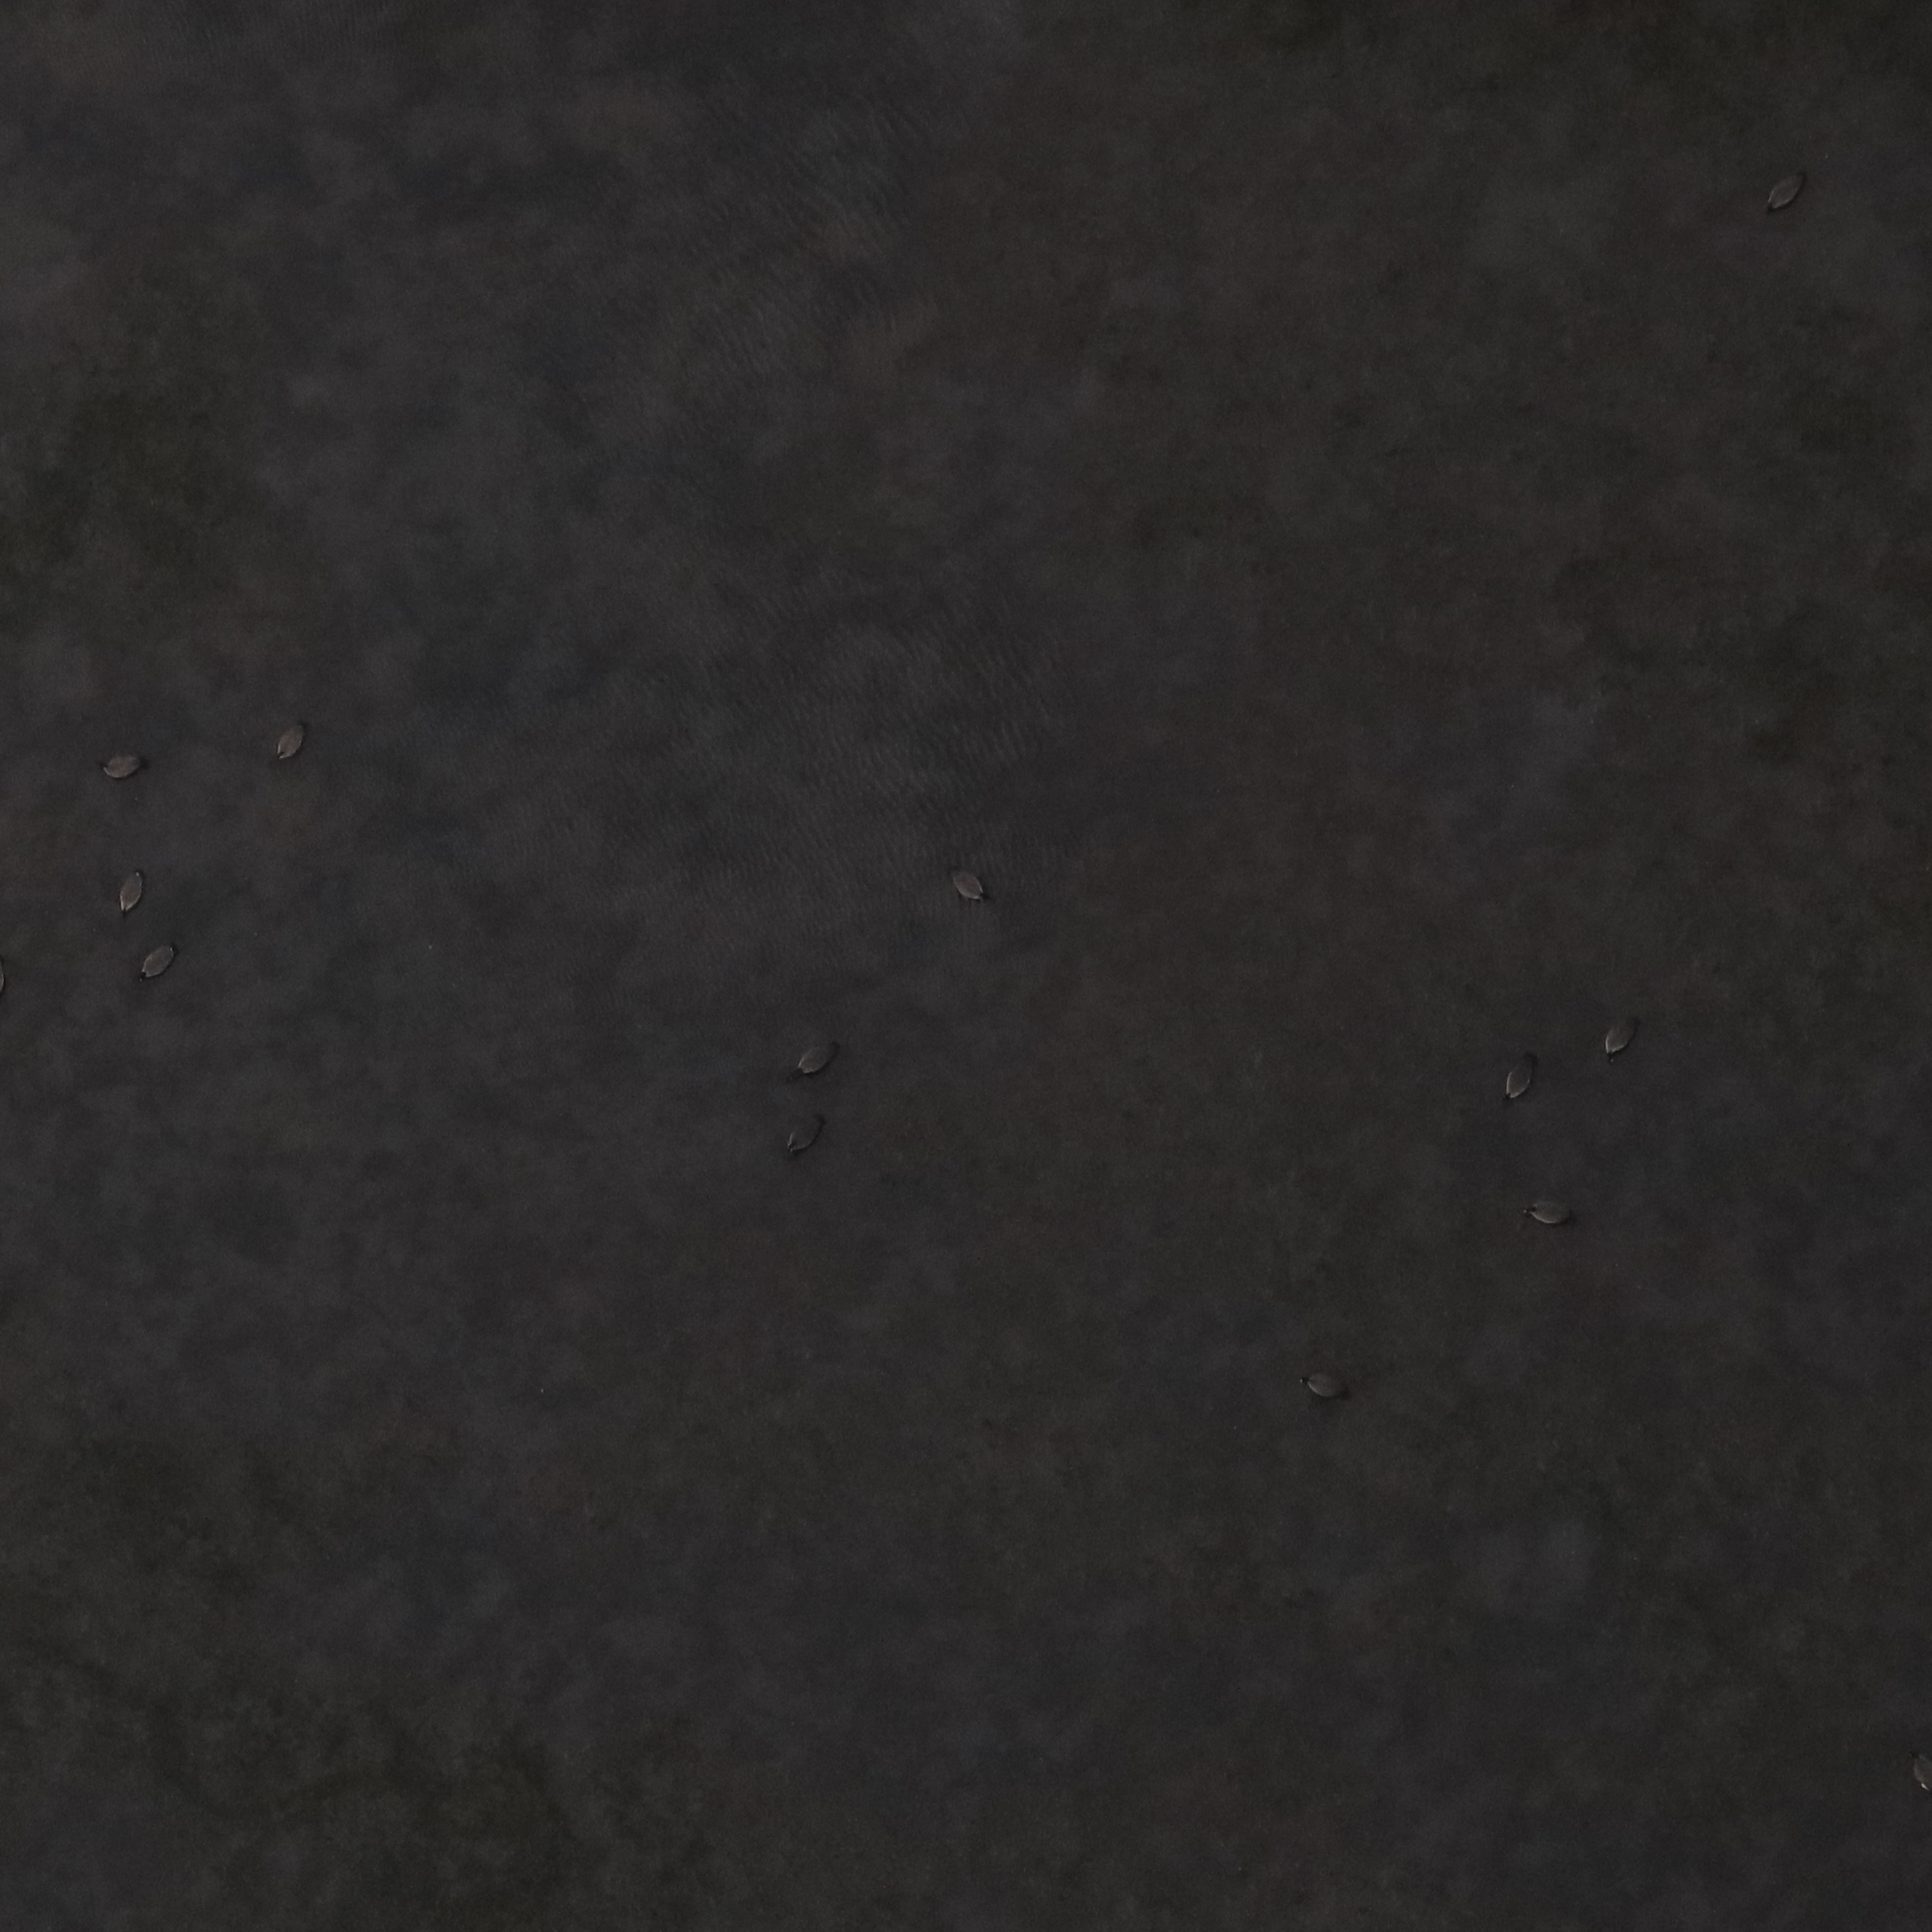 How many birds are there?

13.